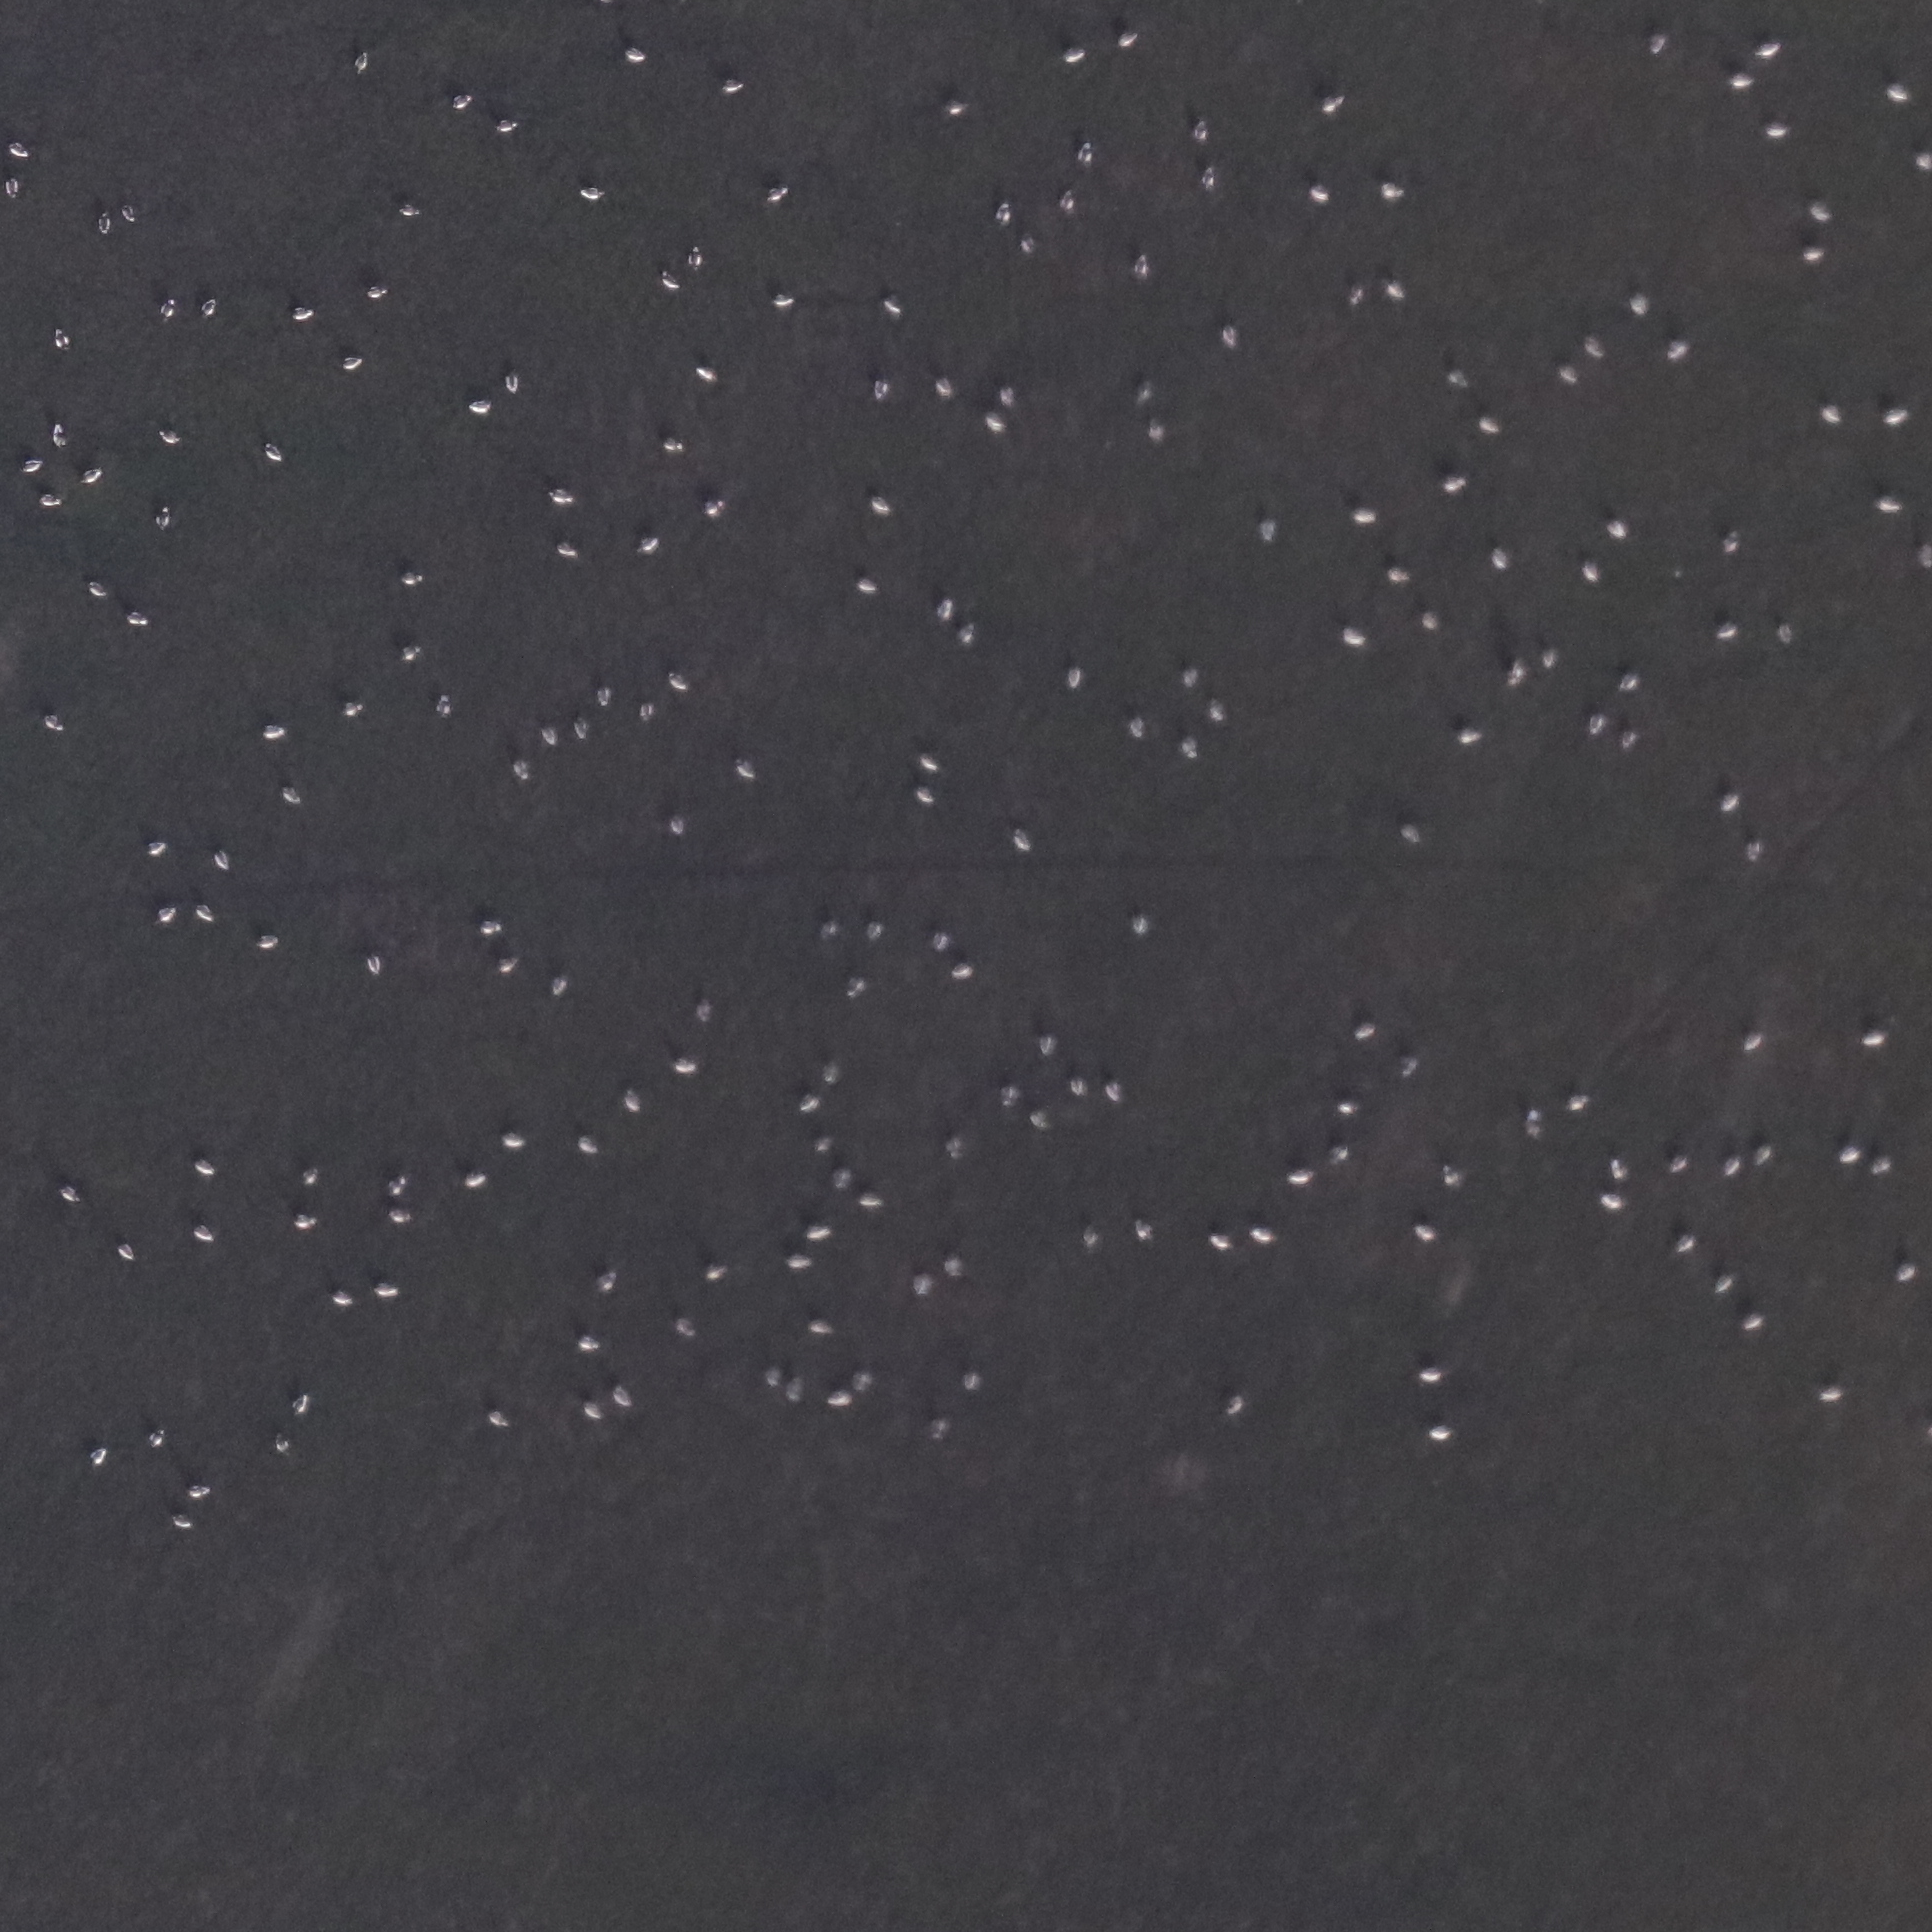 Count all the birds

222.